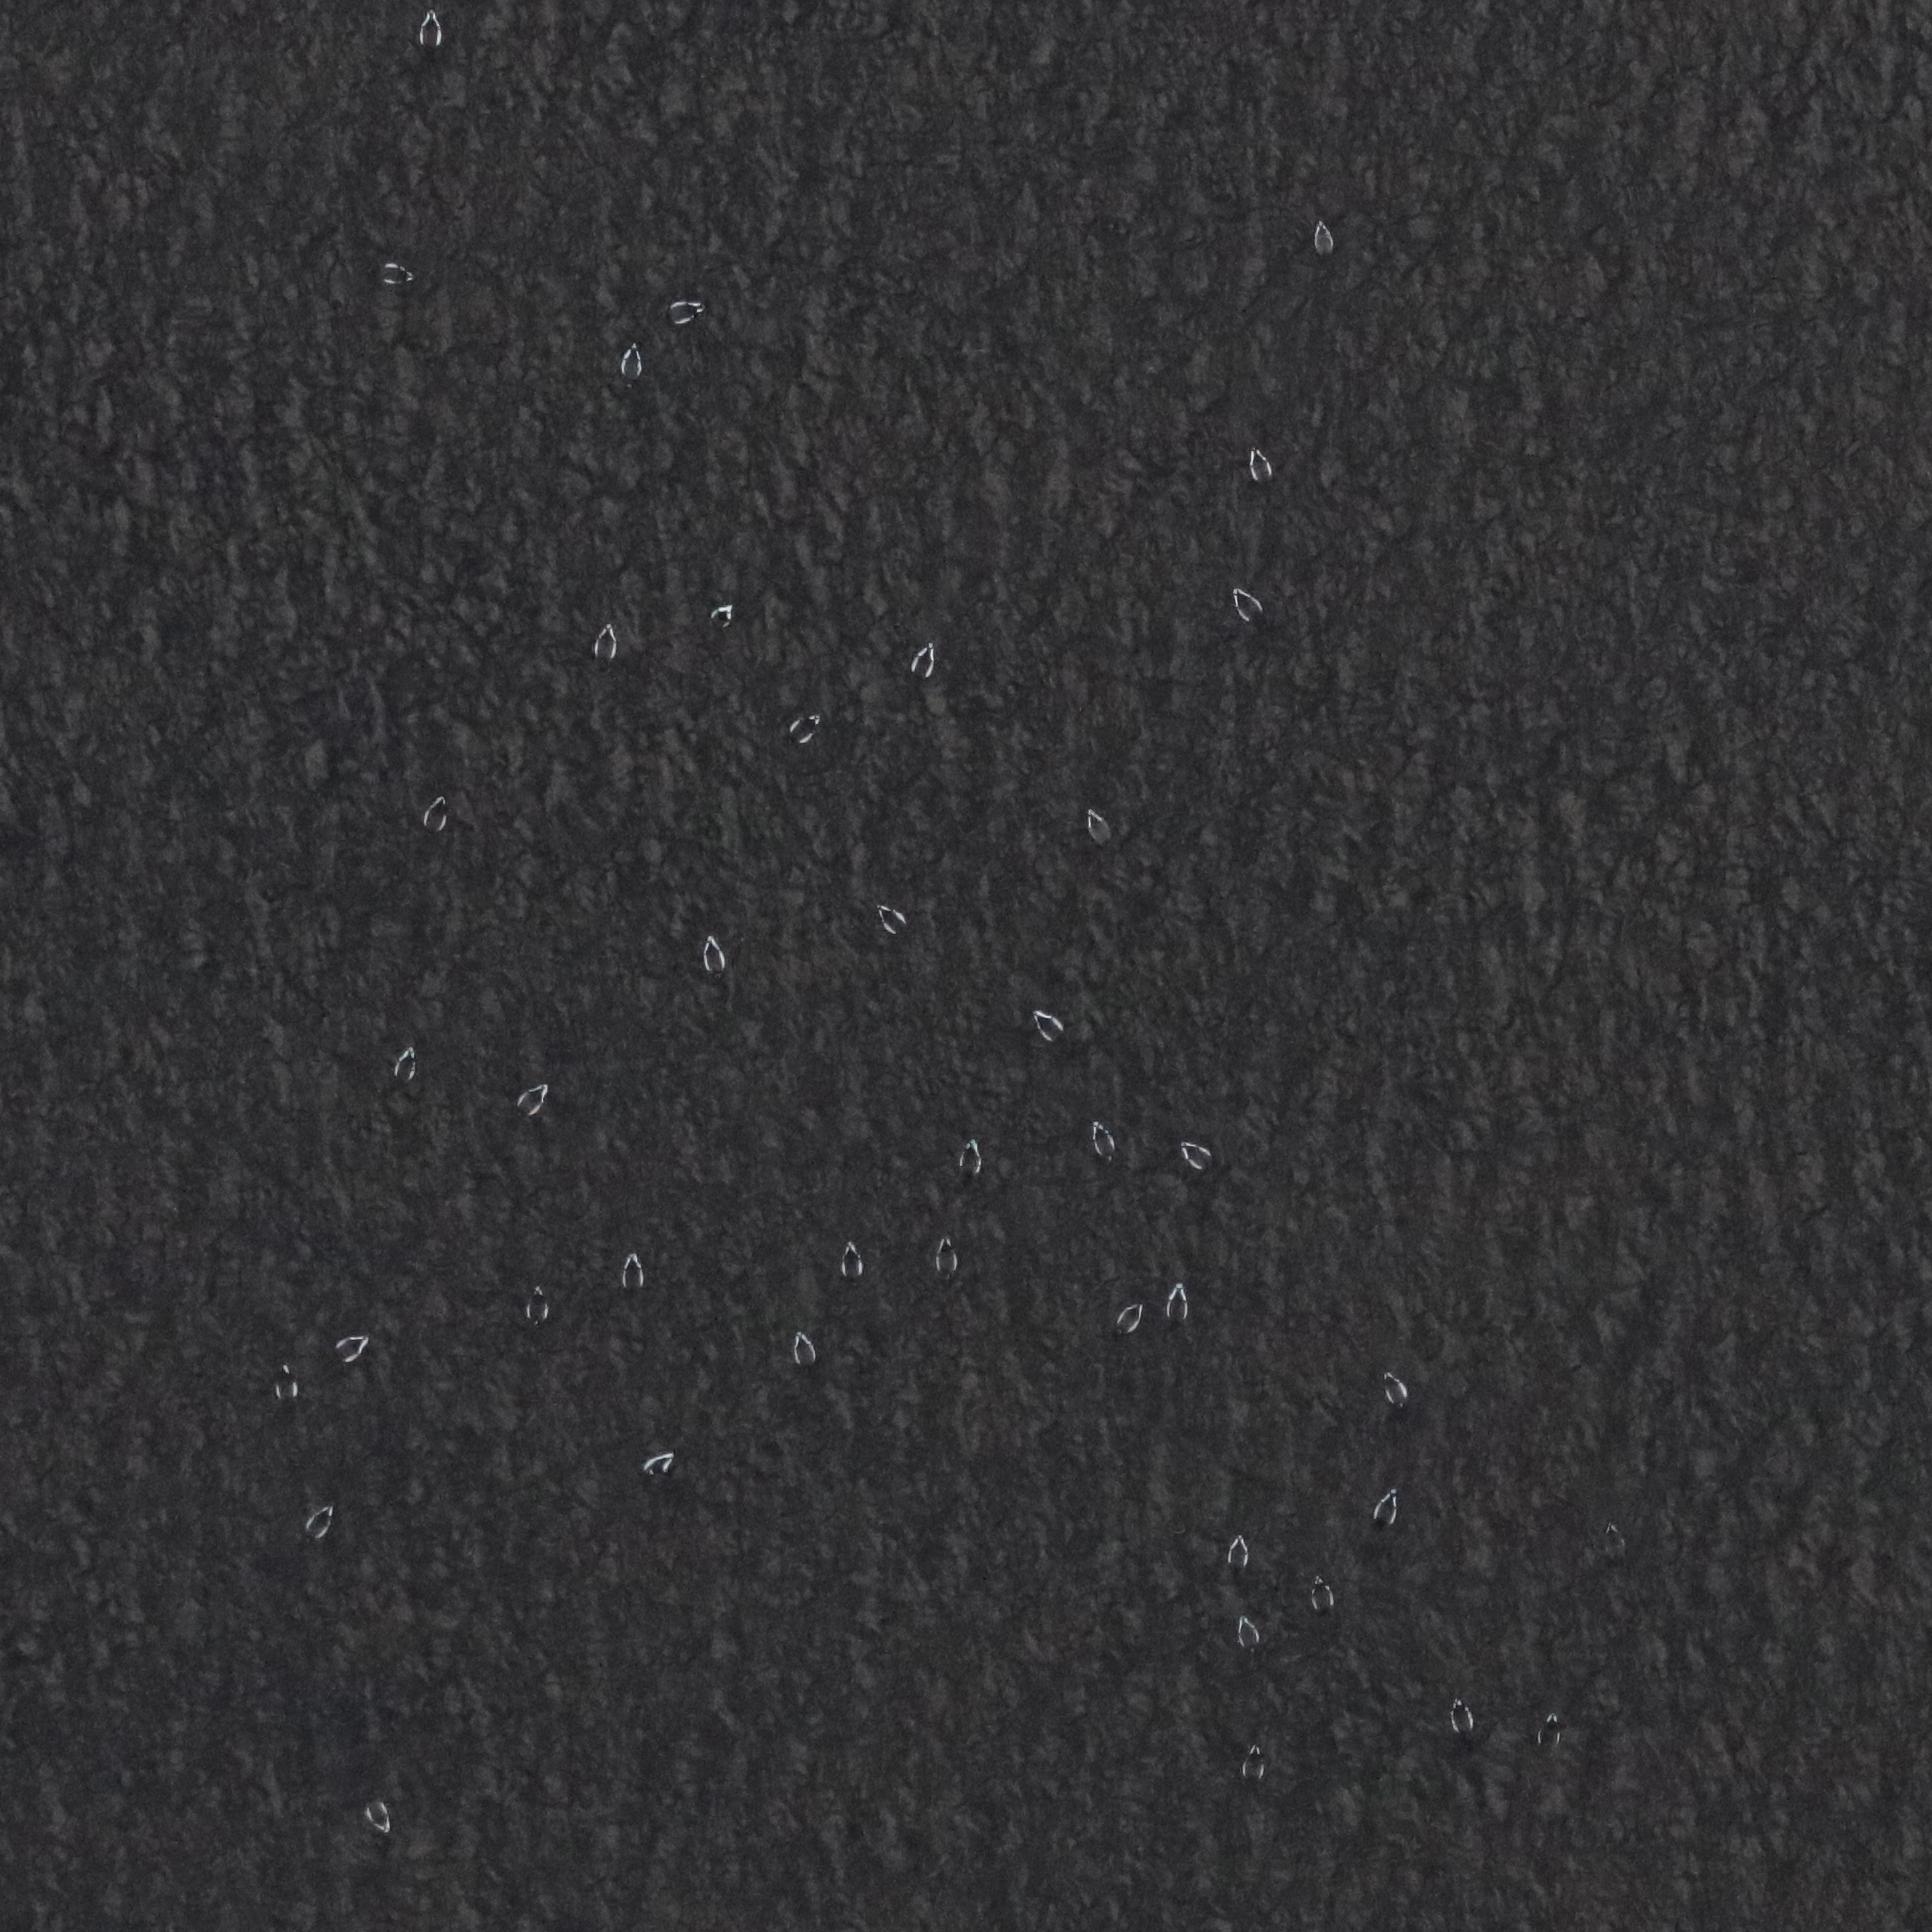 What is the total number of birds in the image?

42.